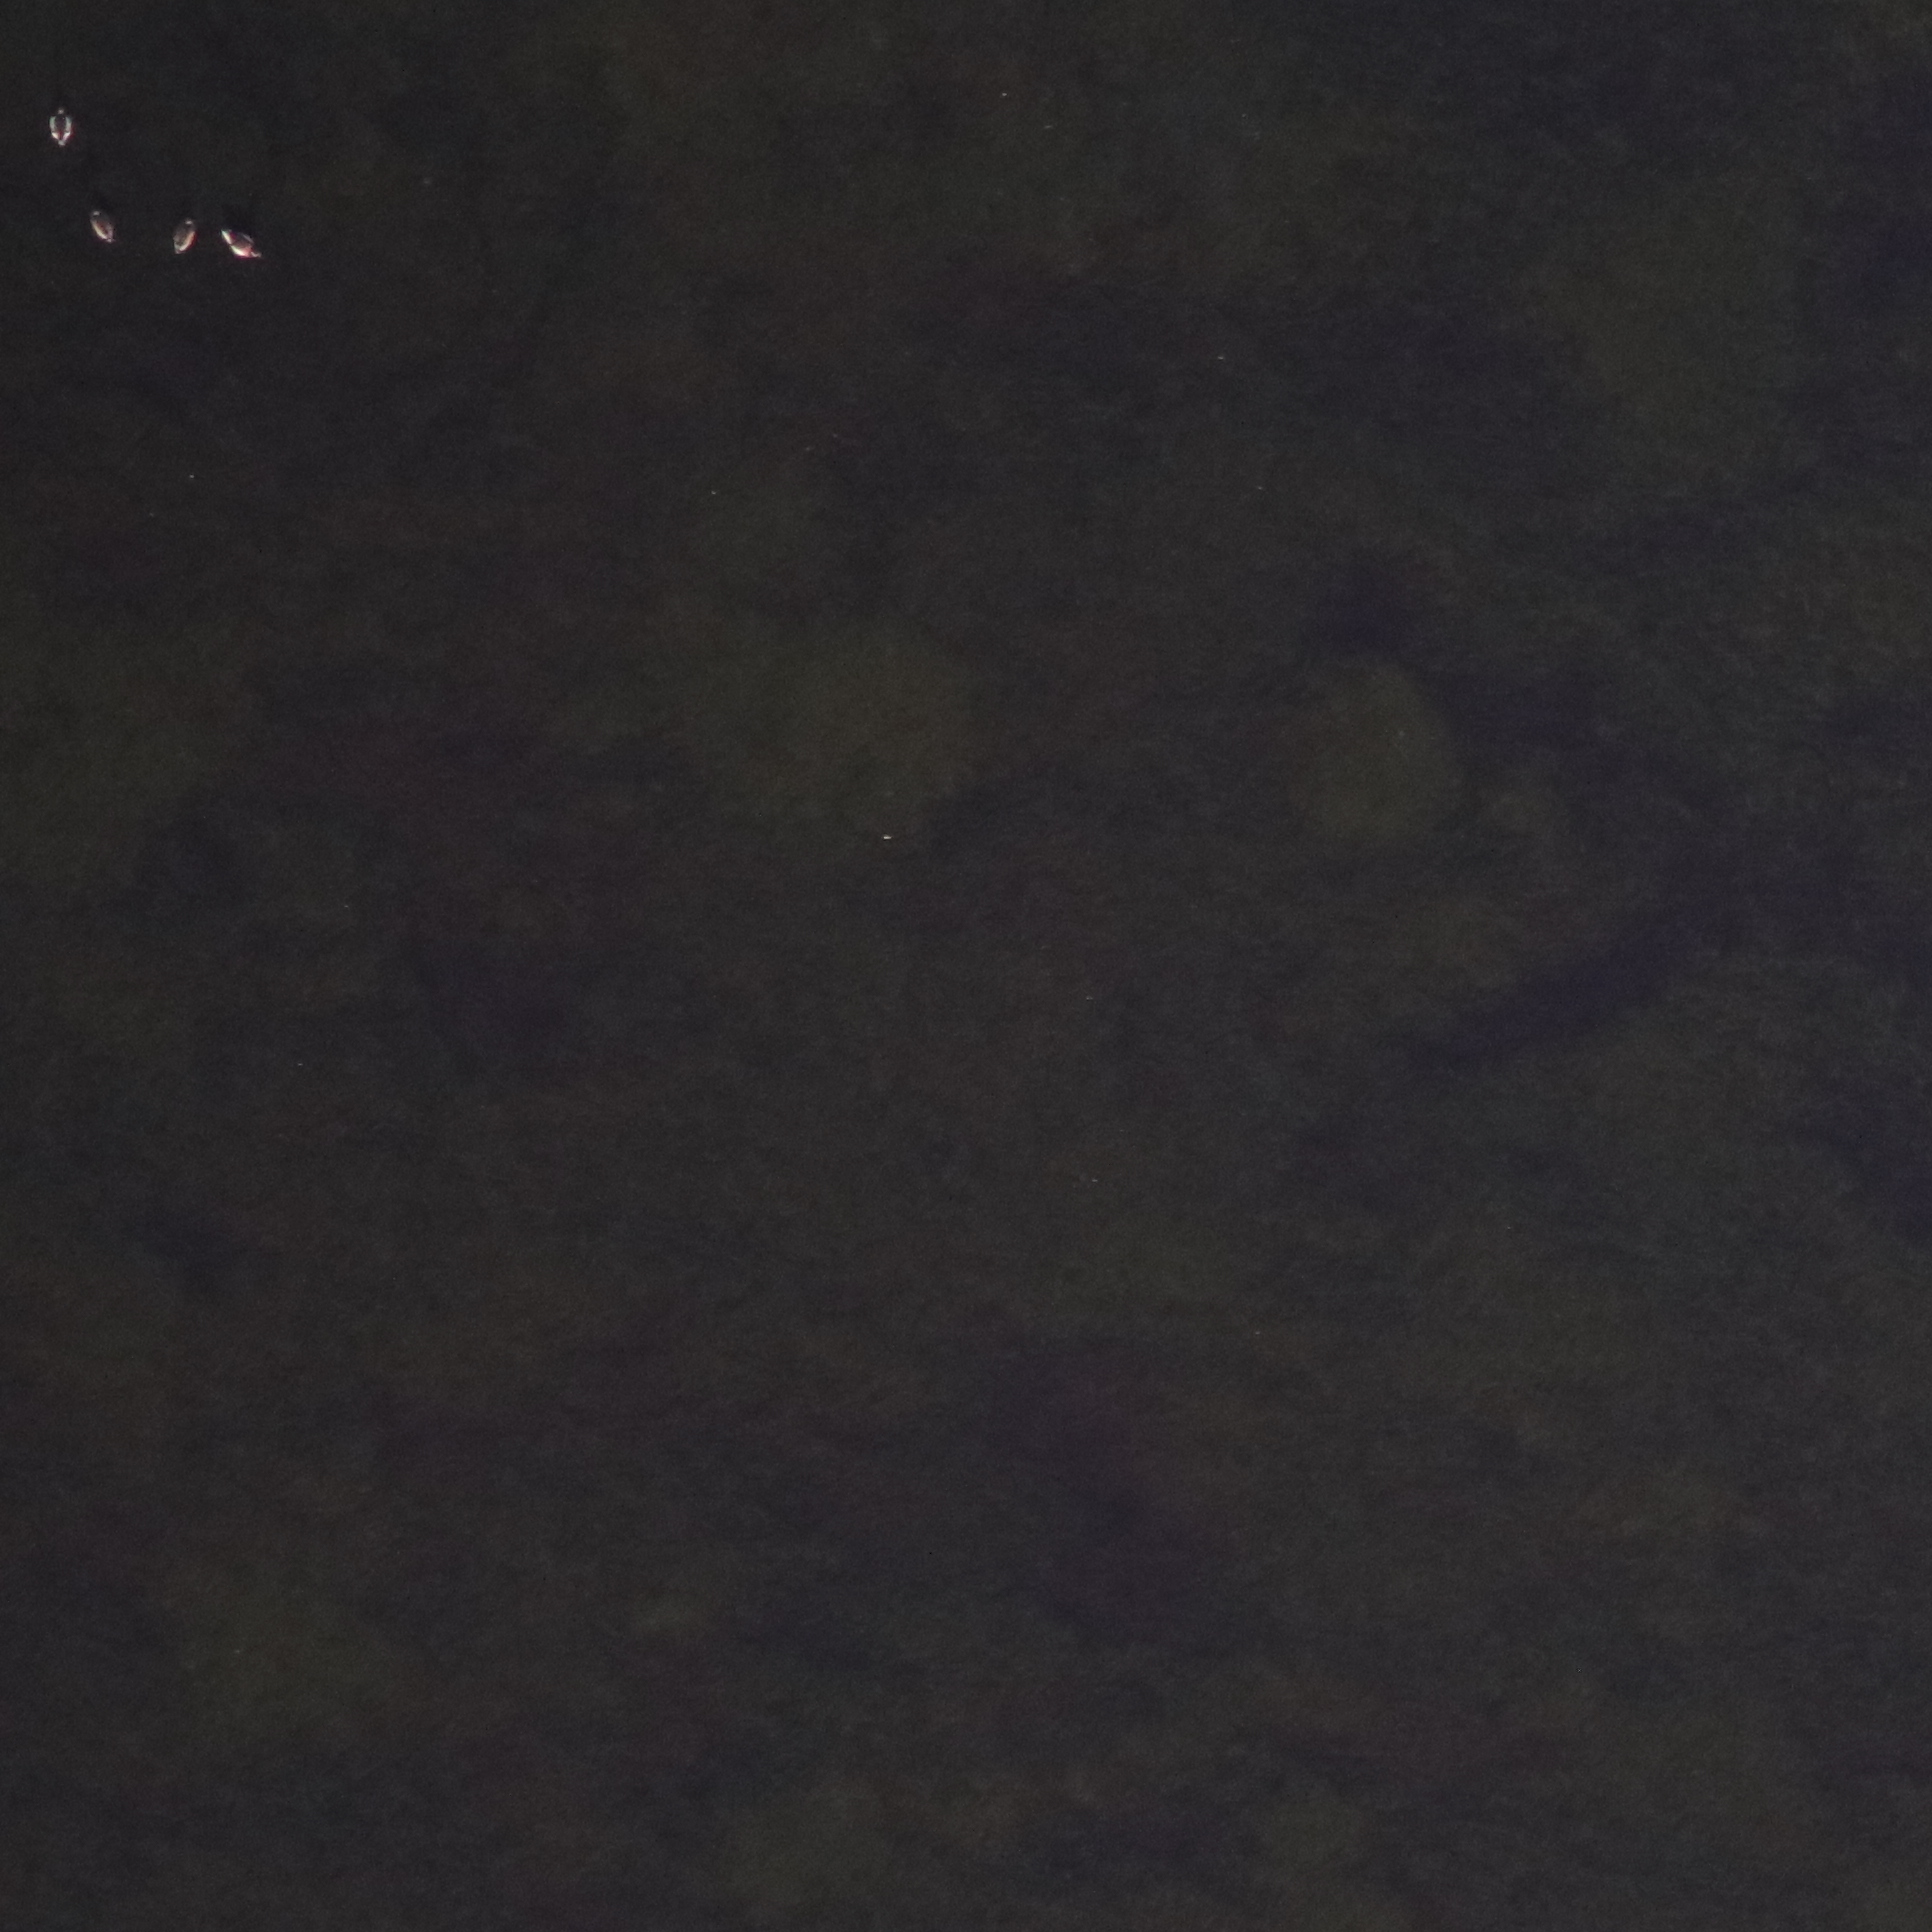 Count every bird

4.